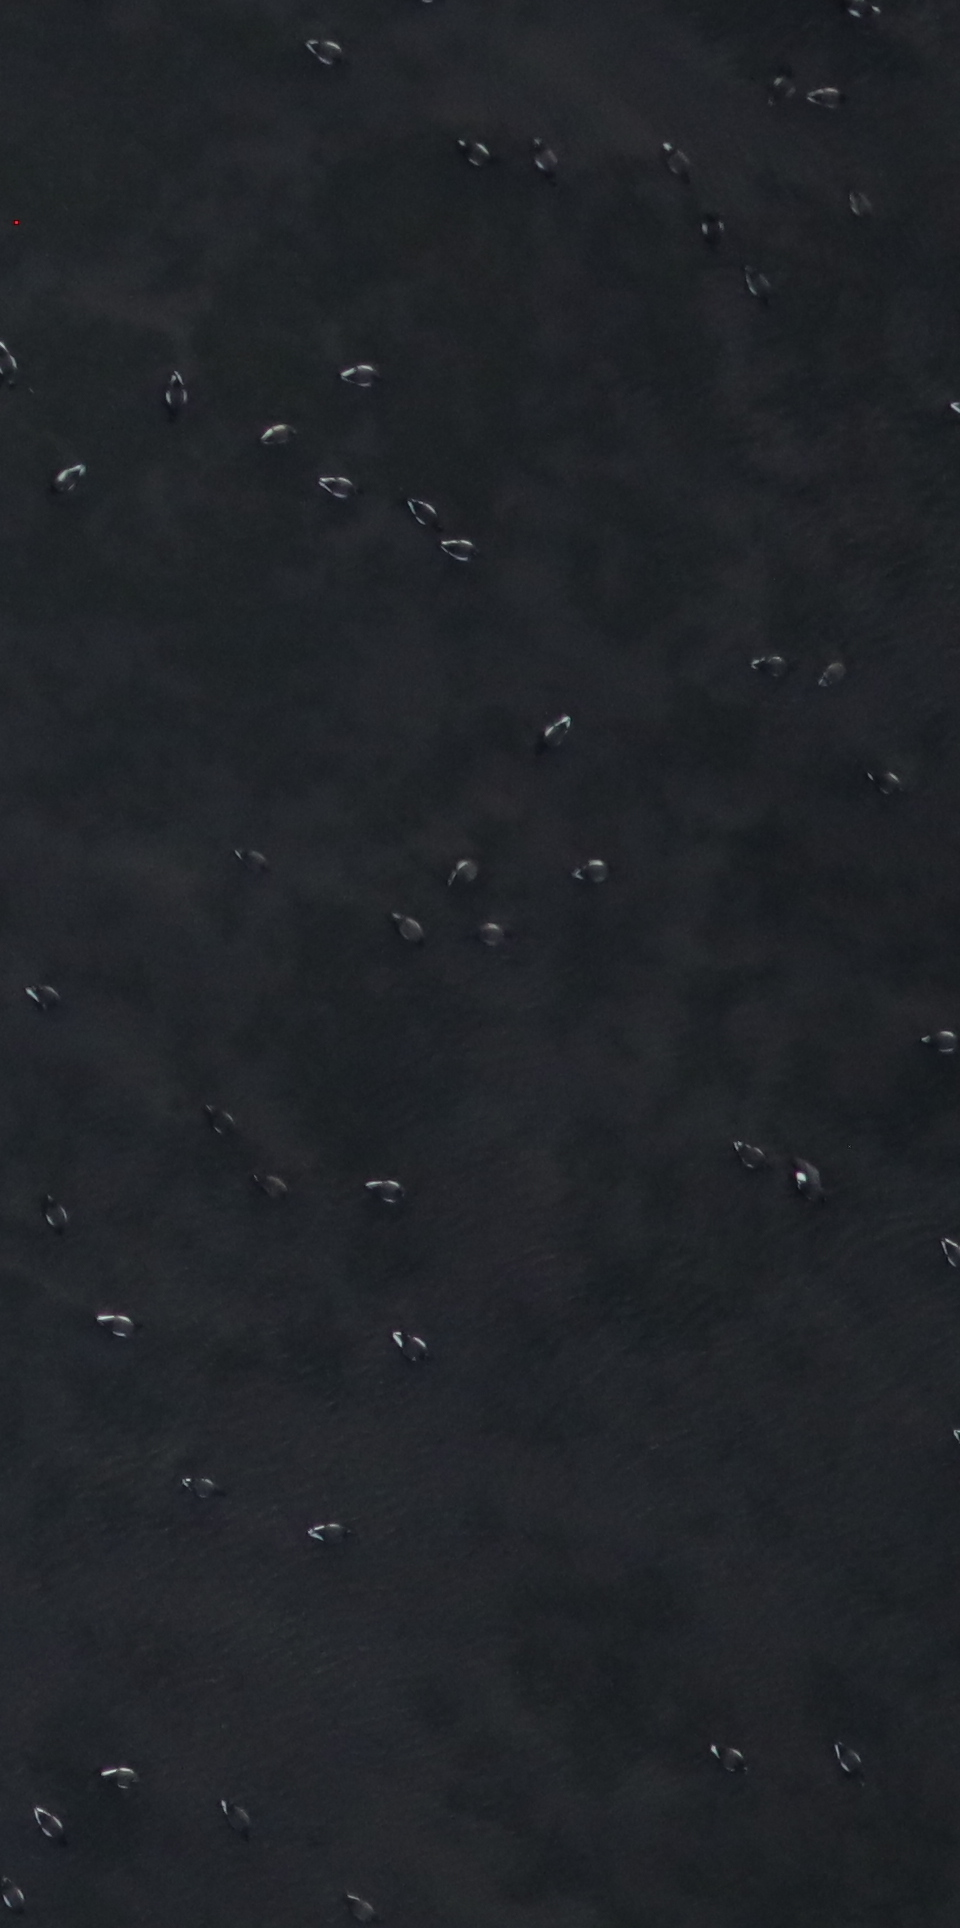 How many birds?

47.